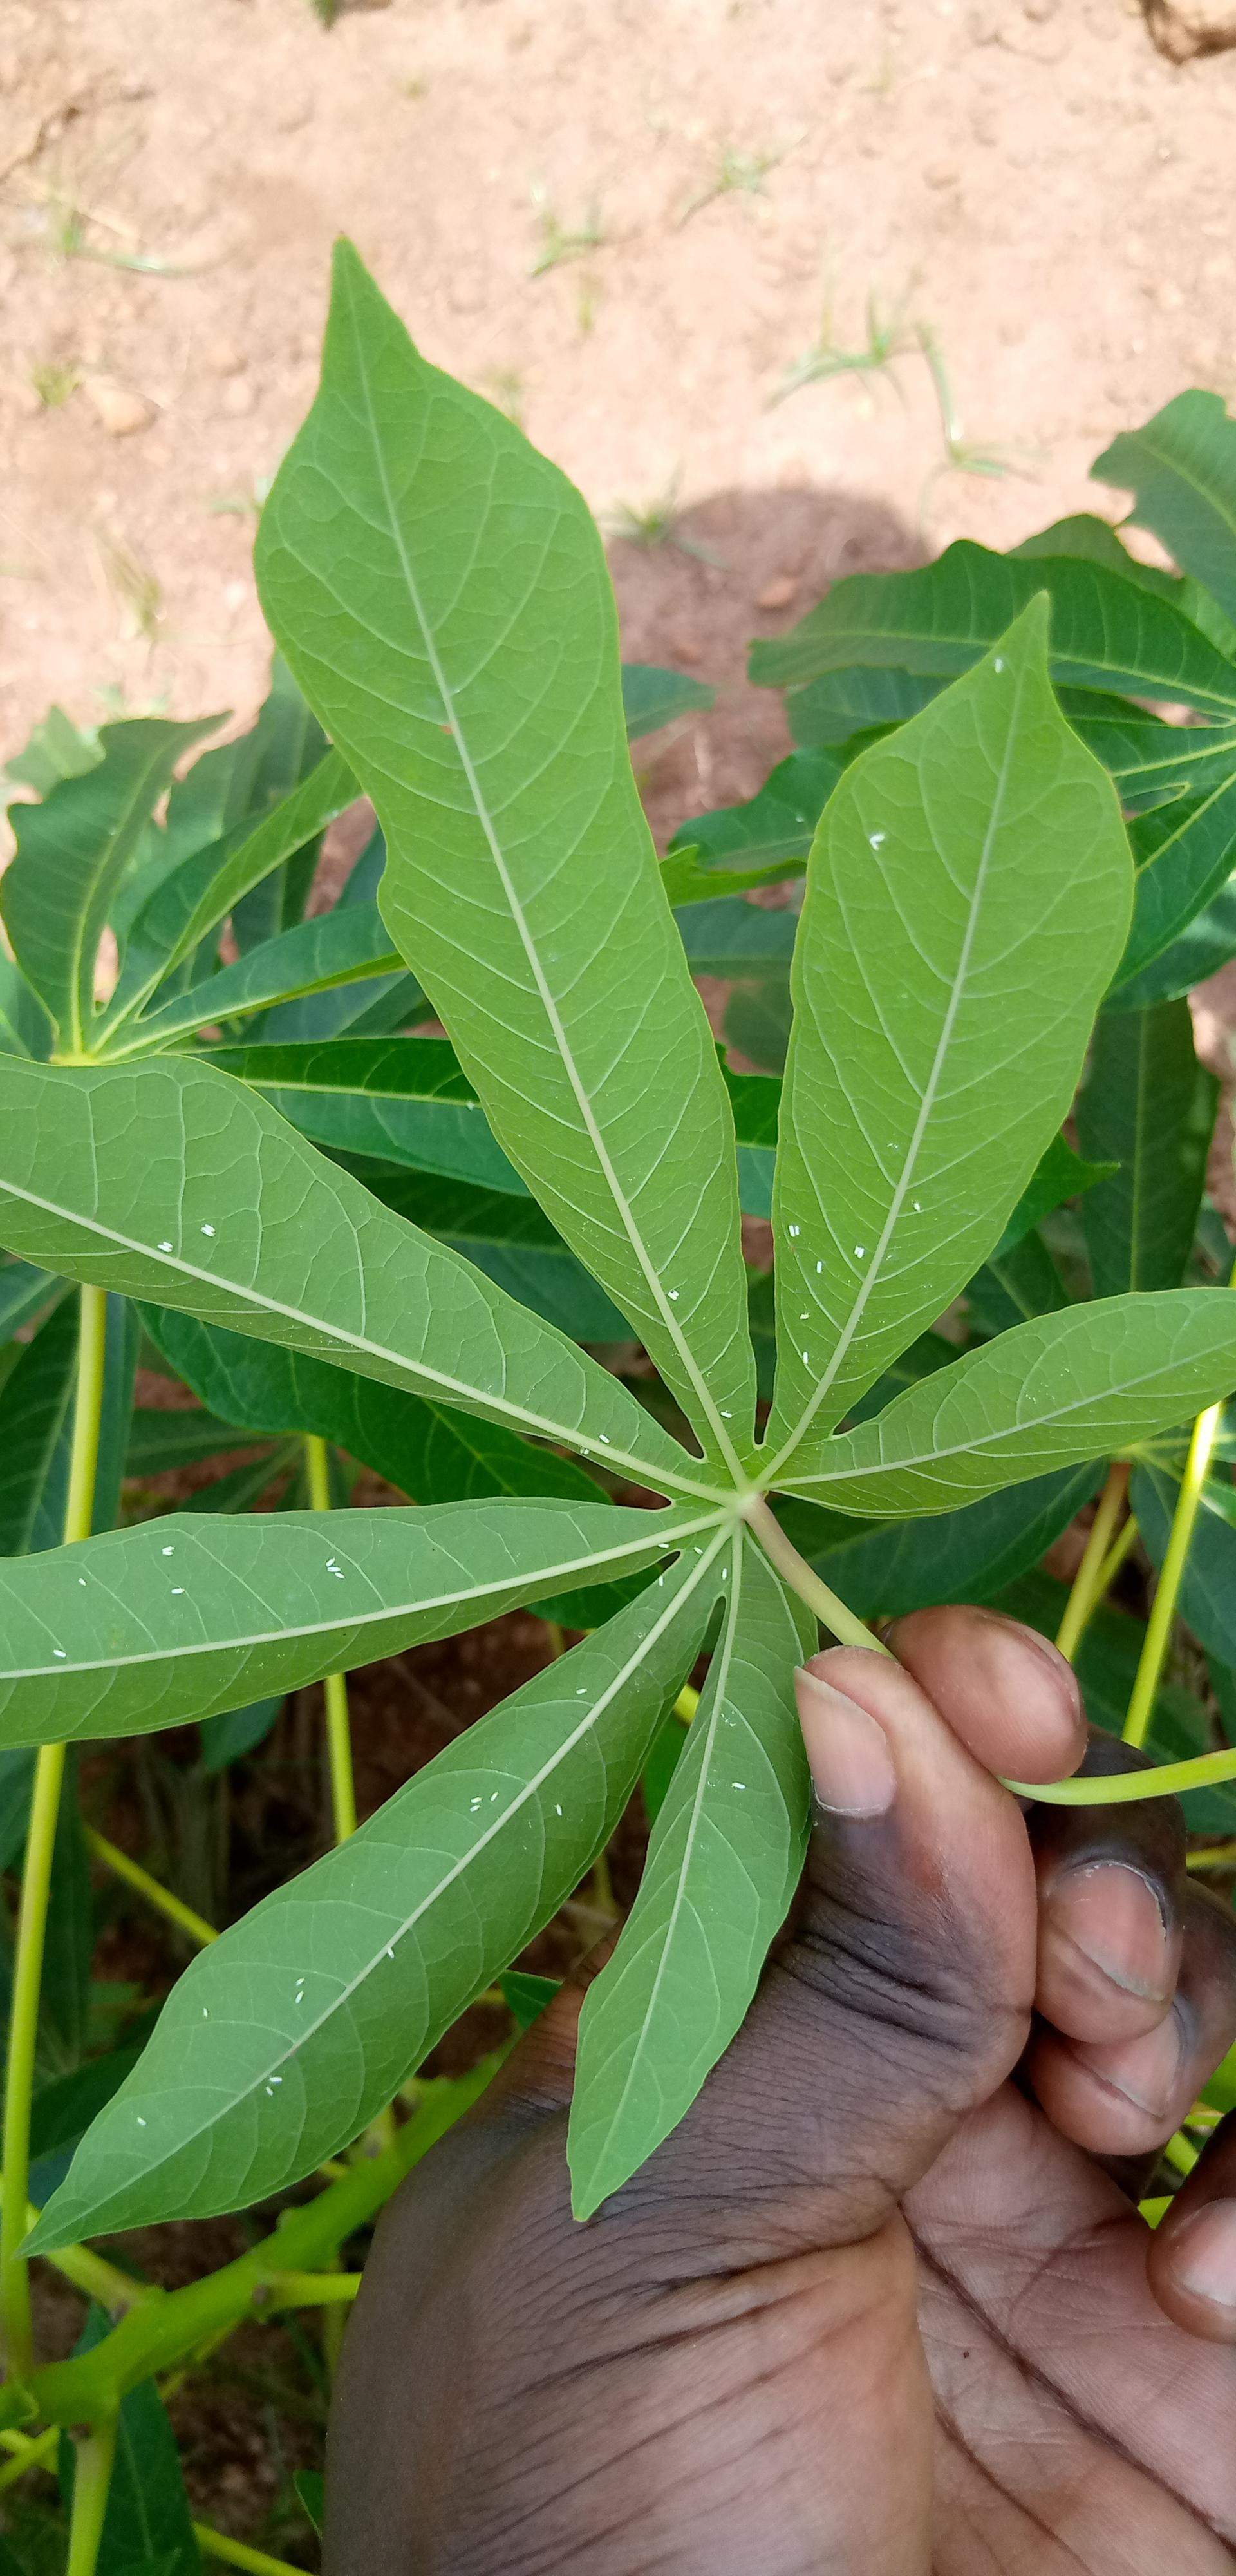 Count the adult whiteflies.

42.